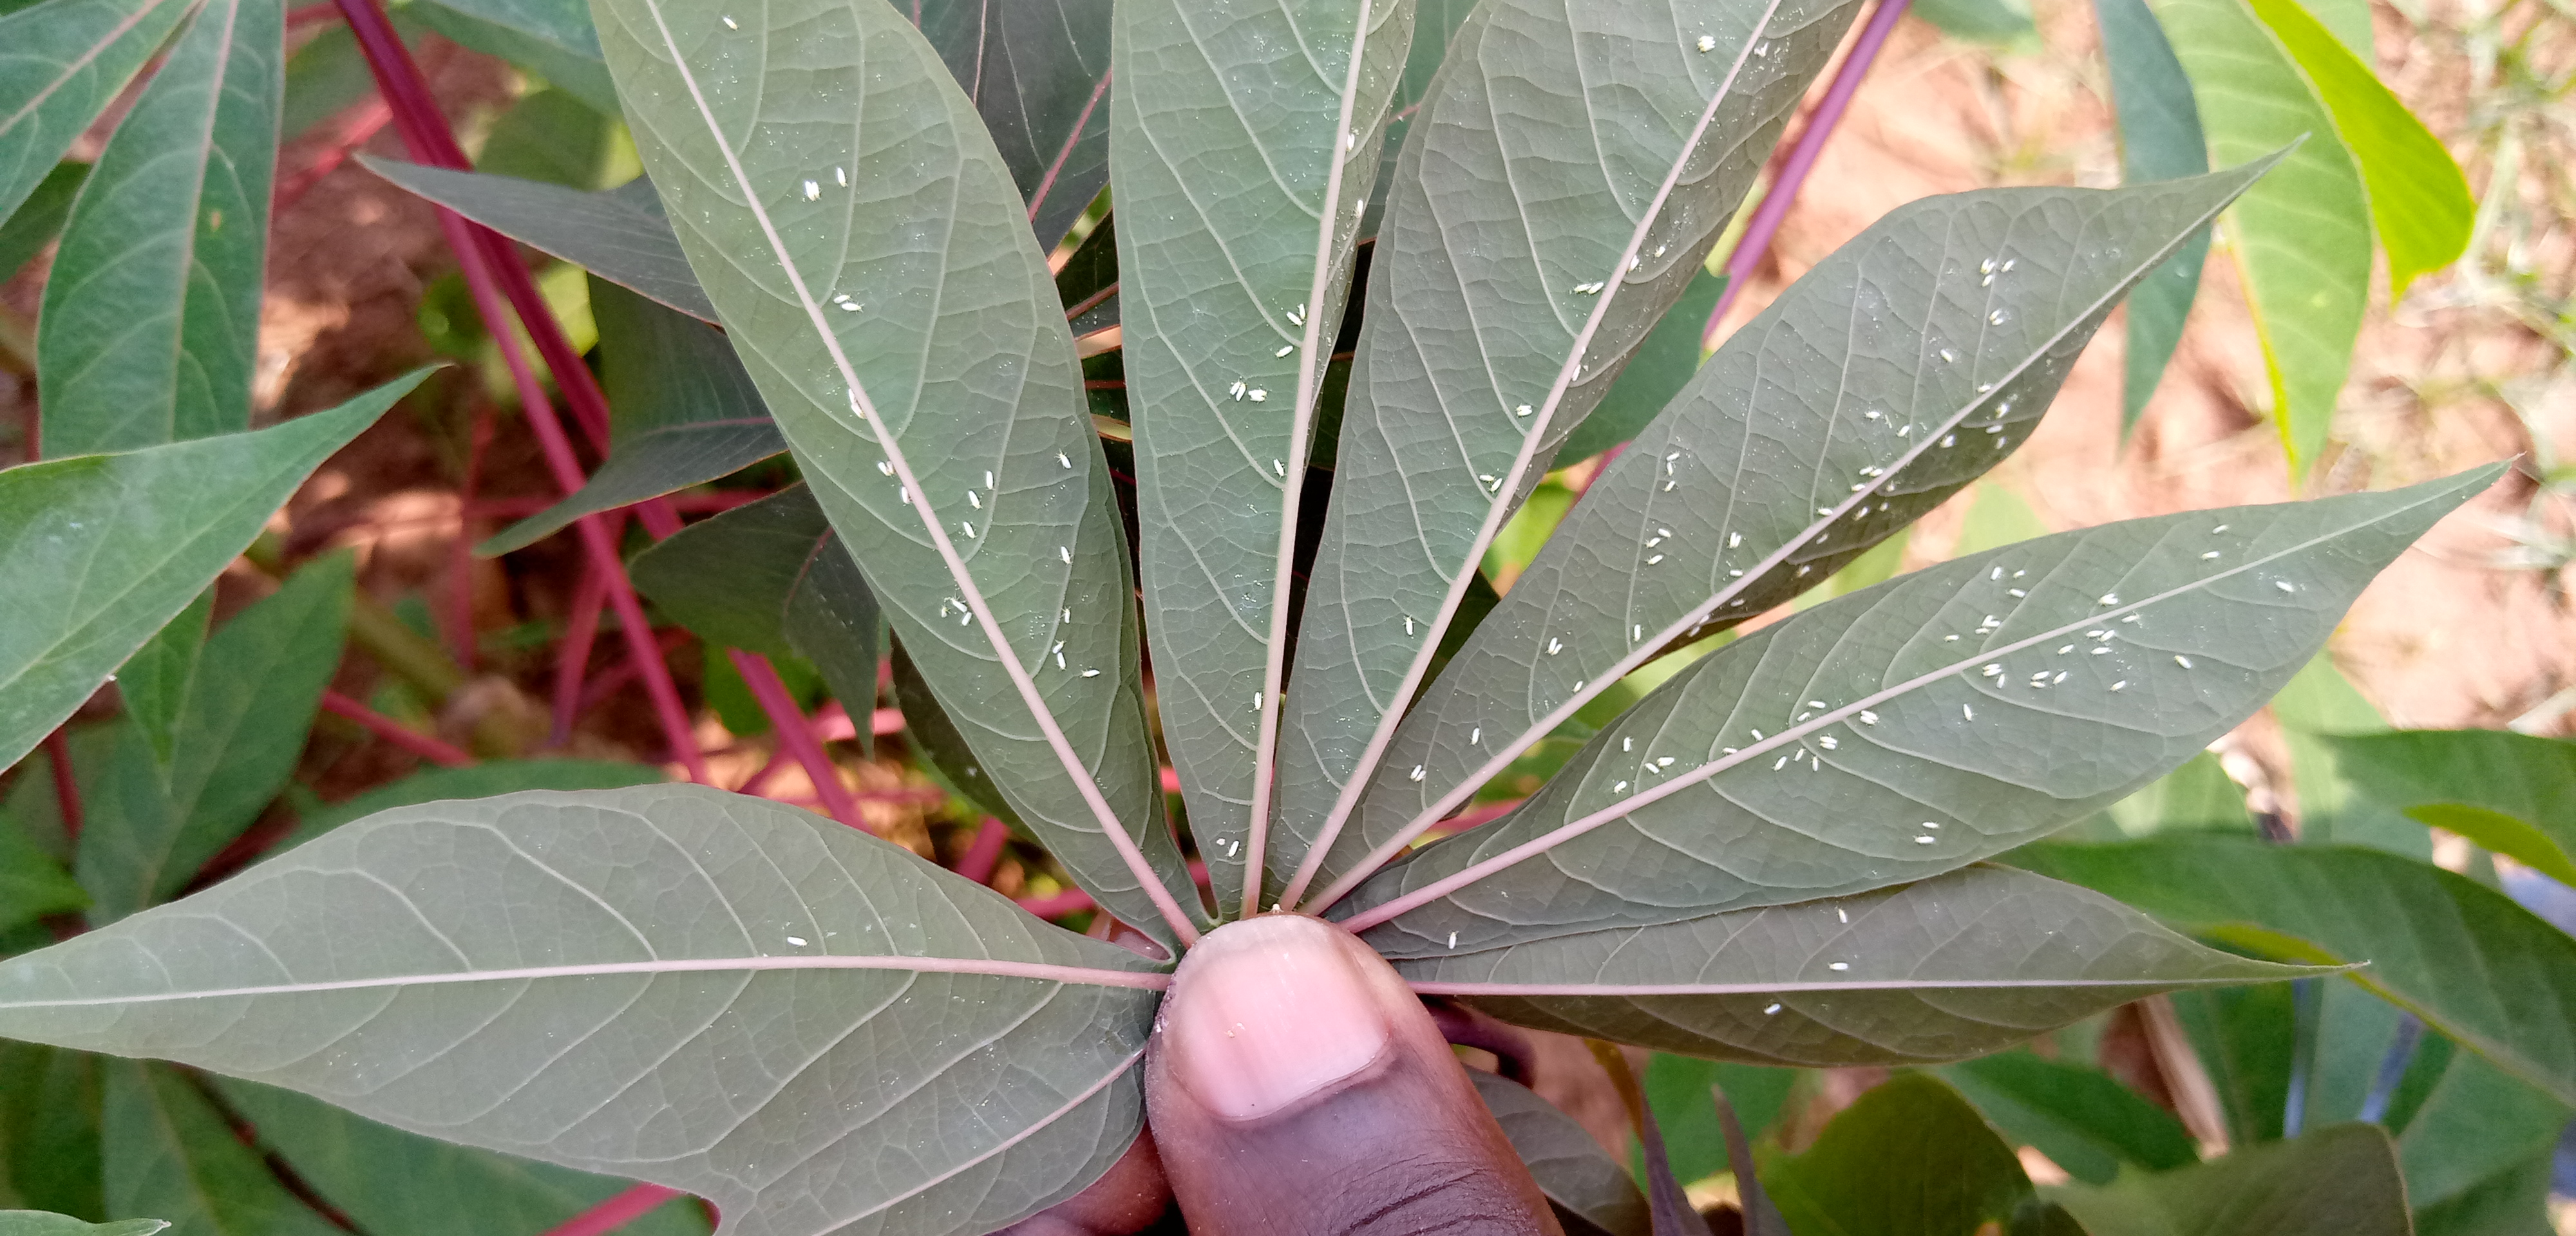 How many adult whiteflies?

102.